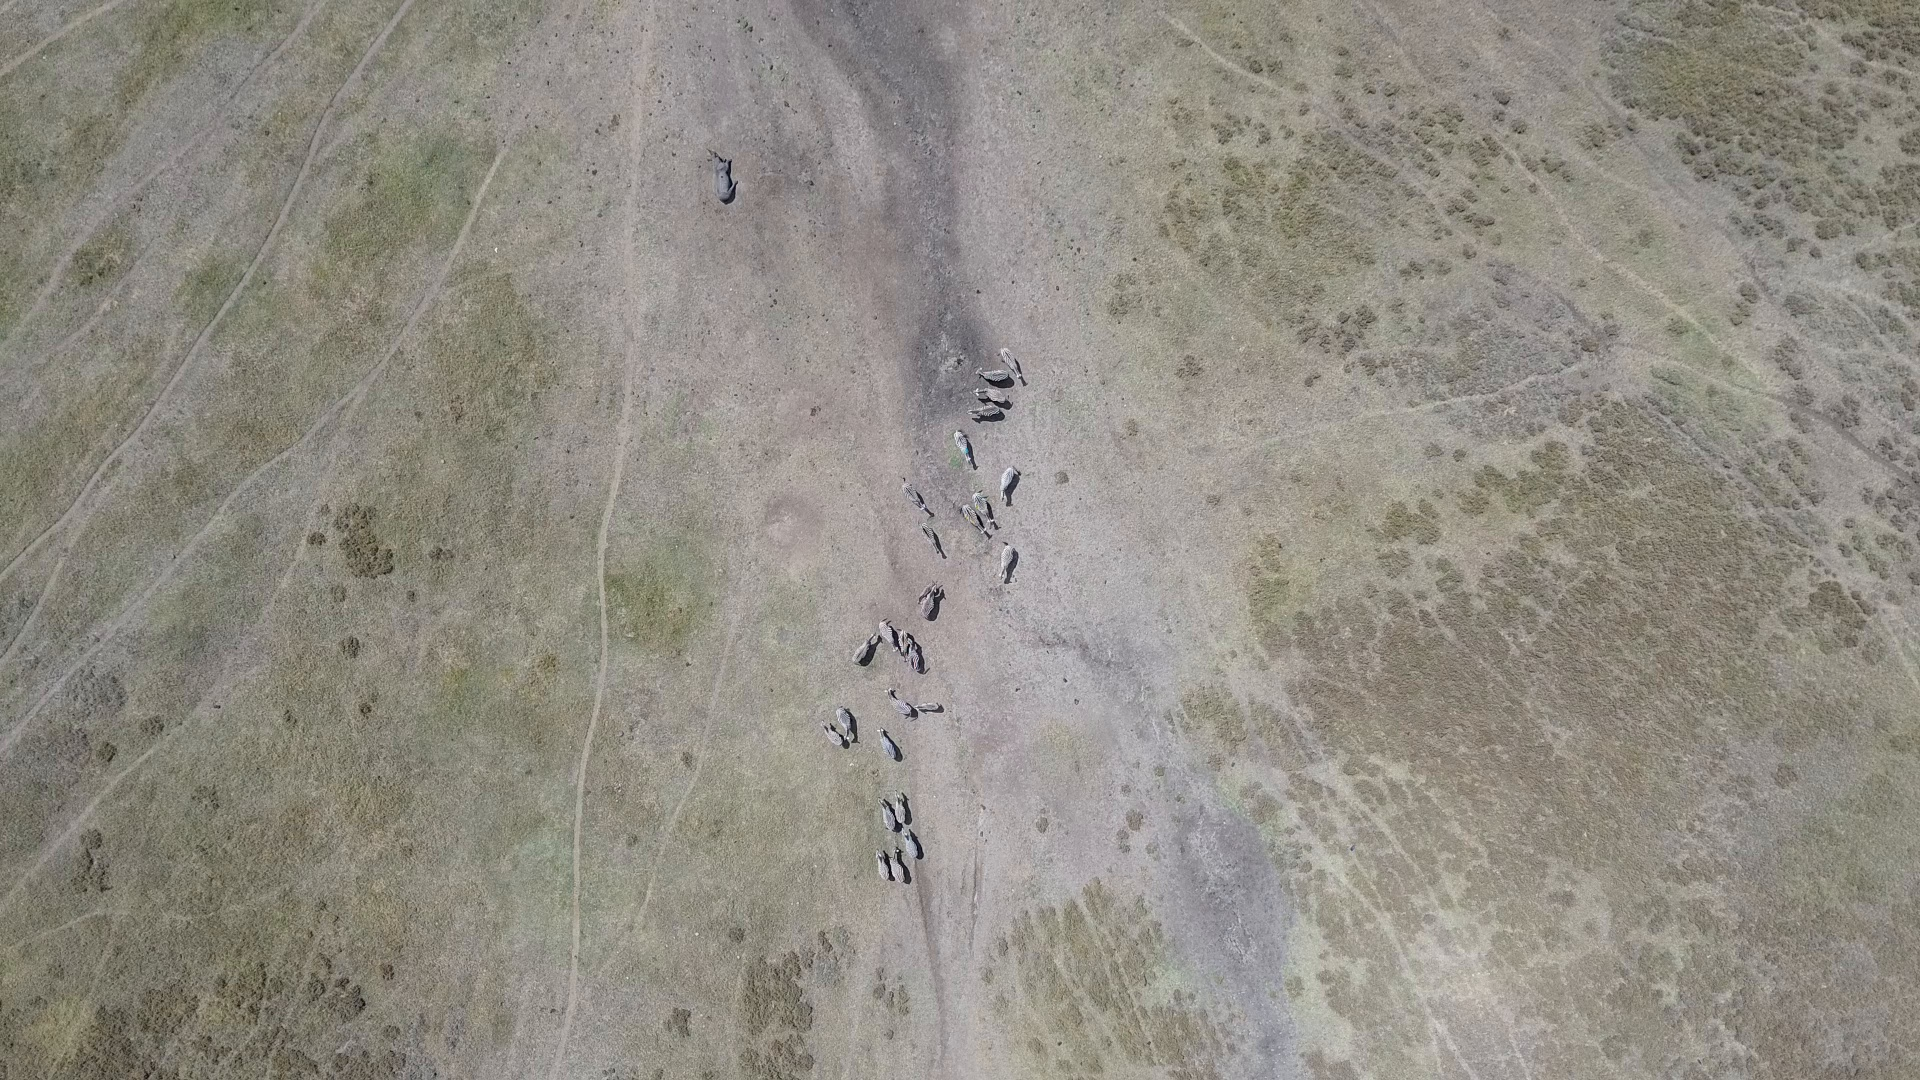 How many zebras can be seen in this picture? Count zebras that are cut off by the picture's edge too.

27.